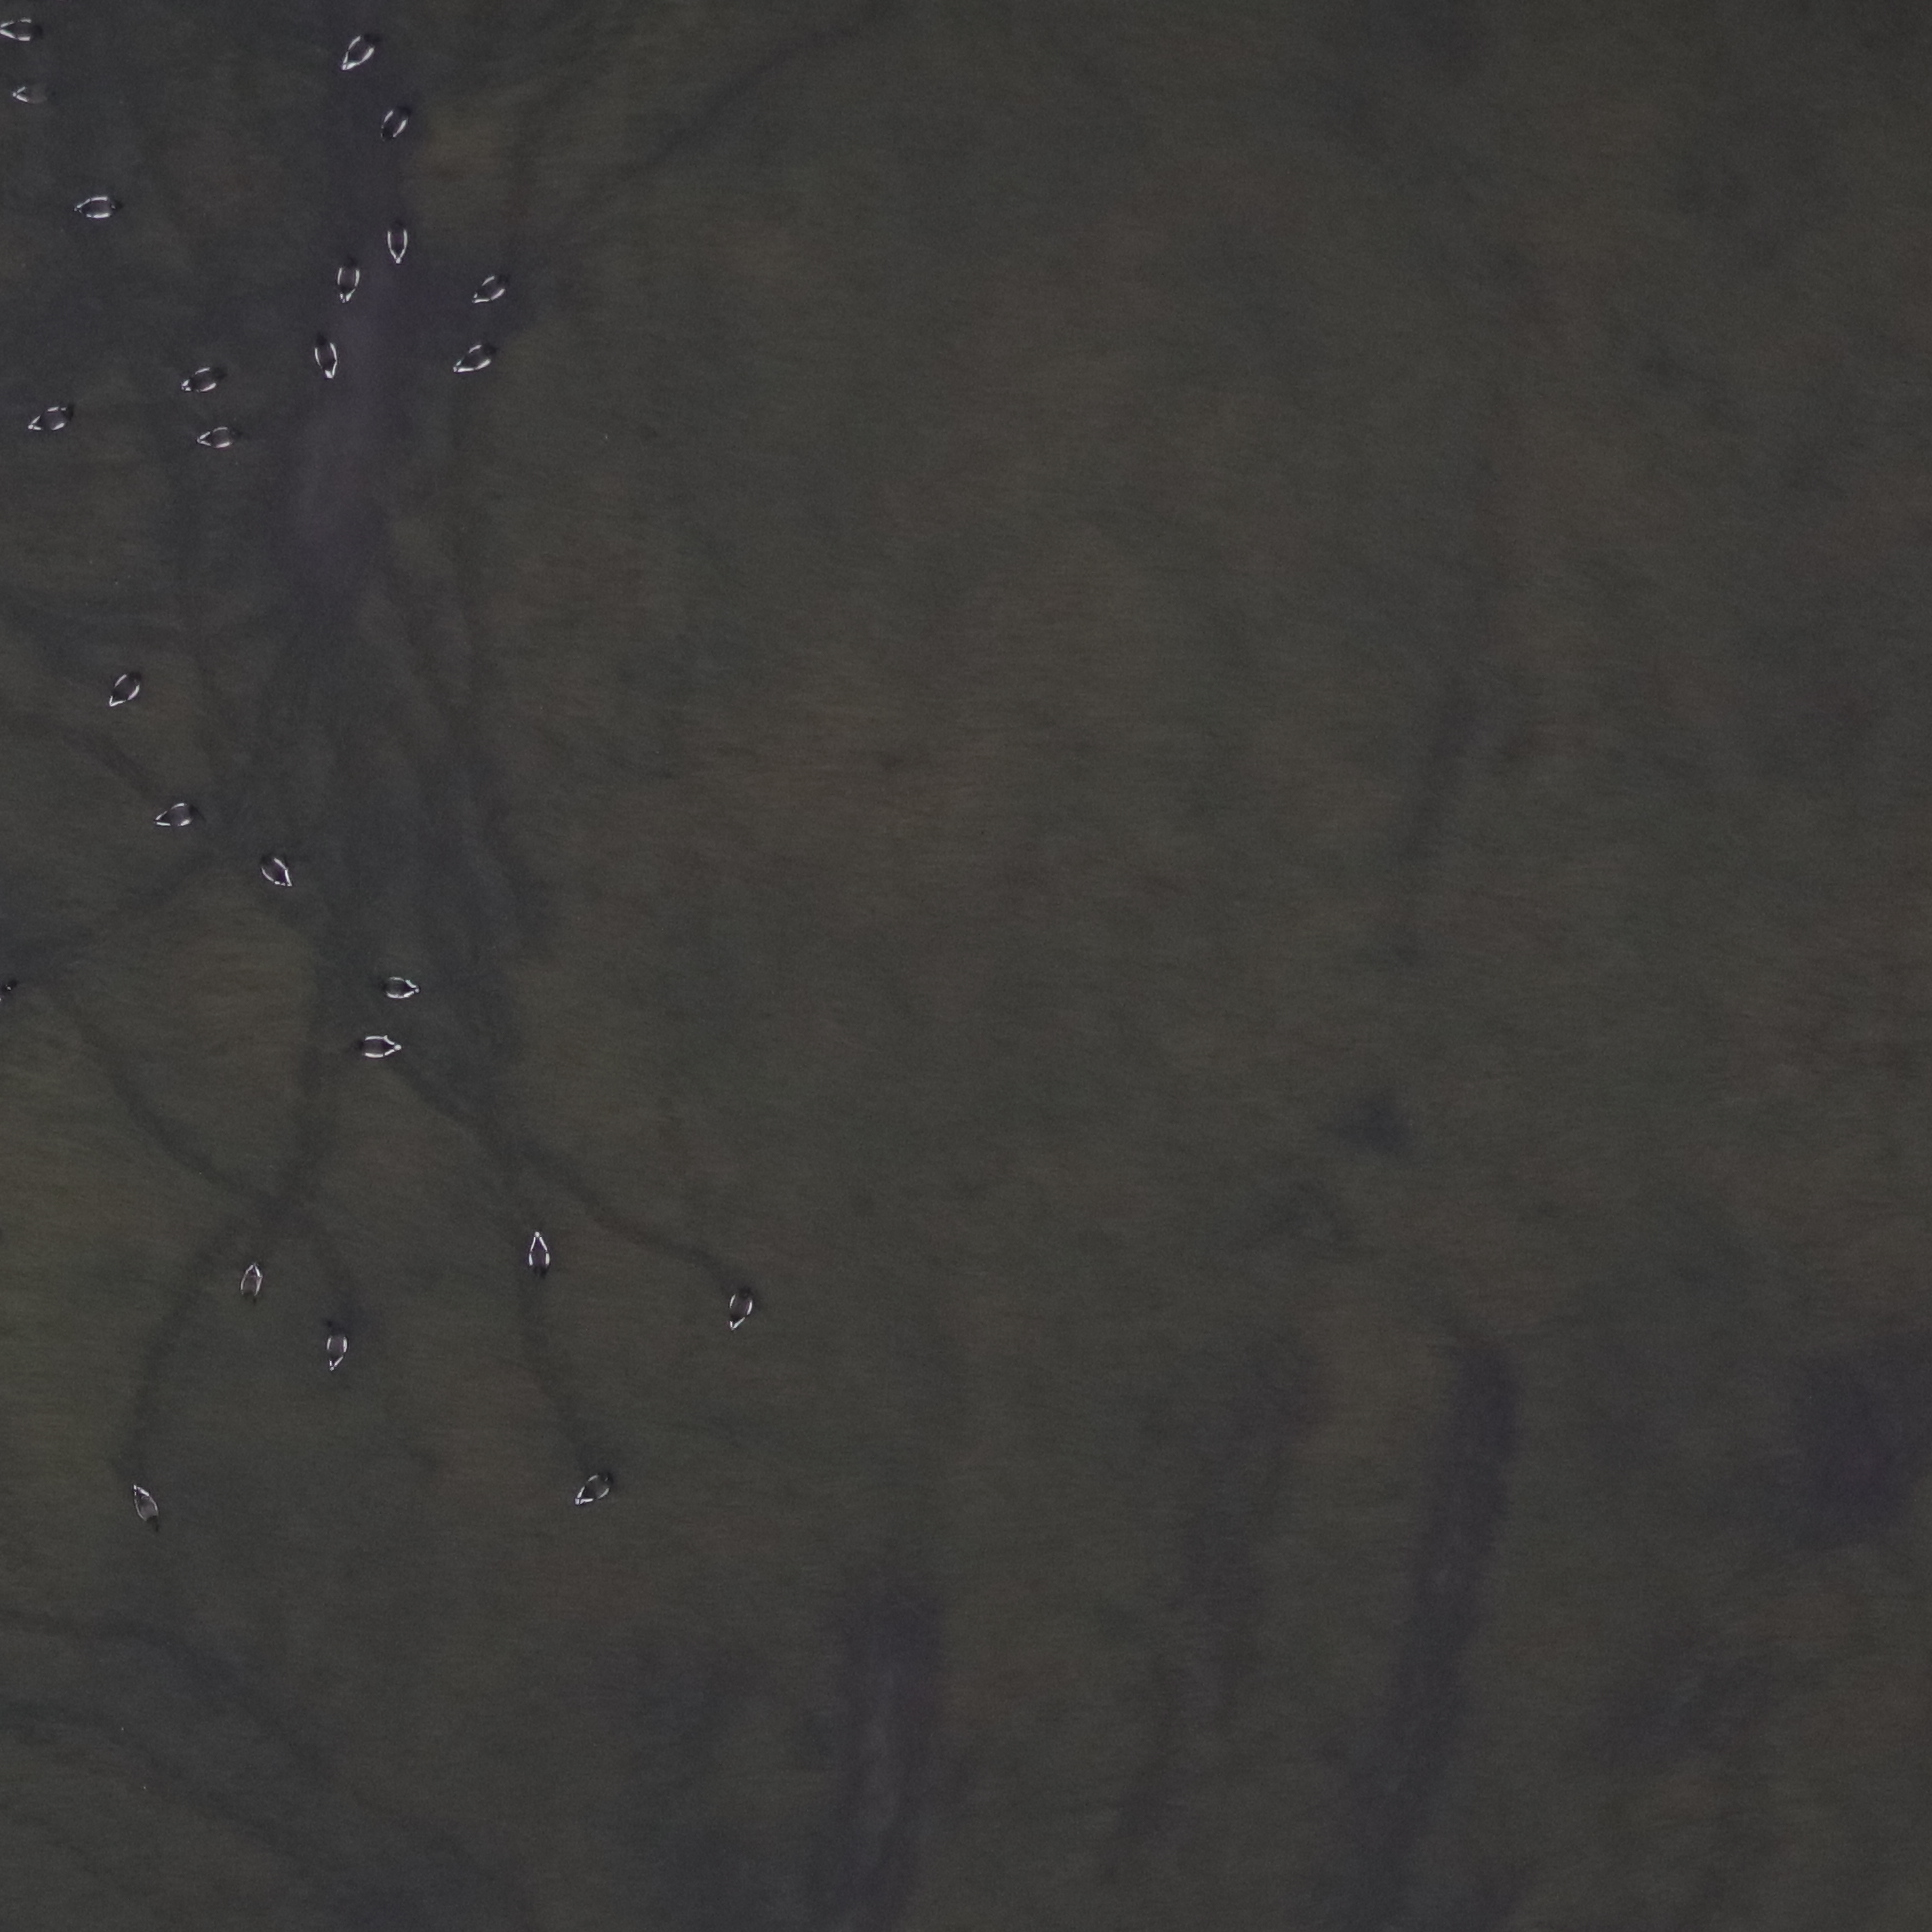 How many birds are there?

24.